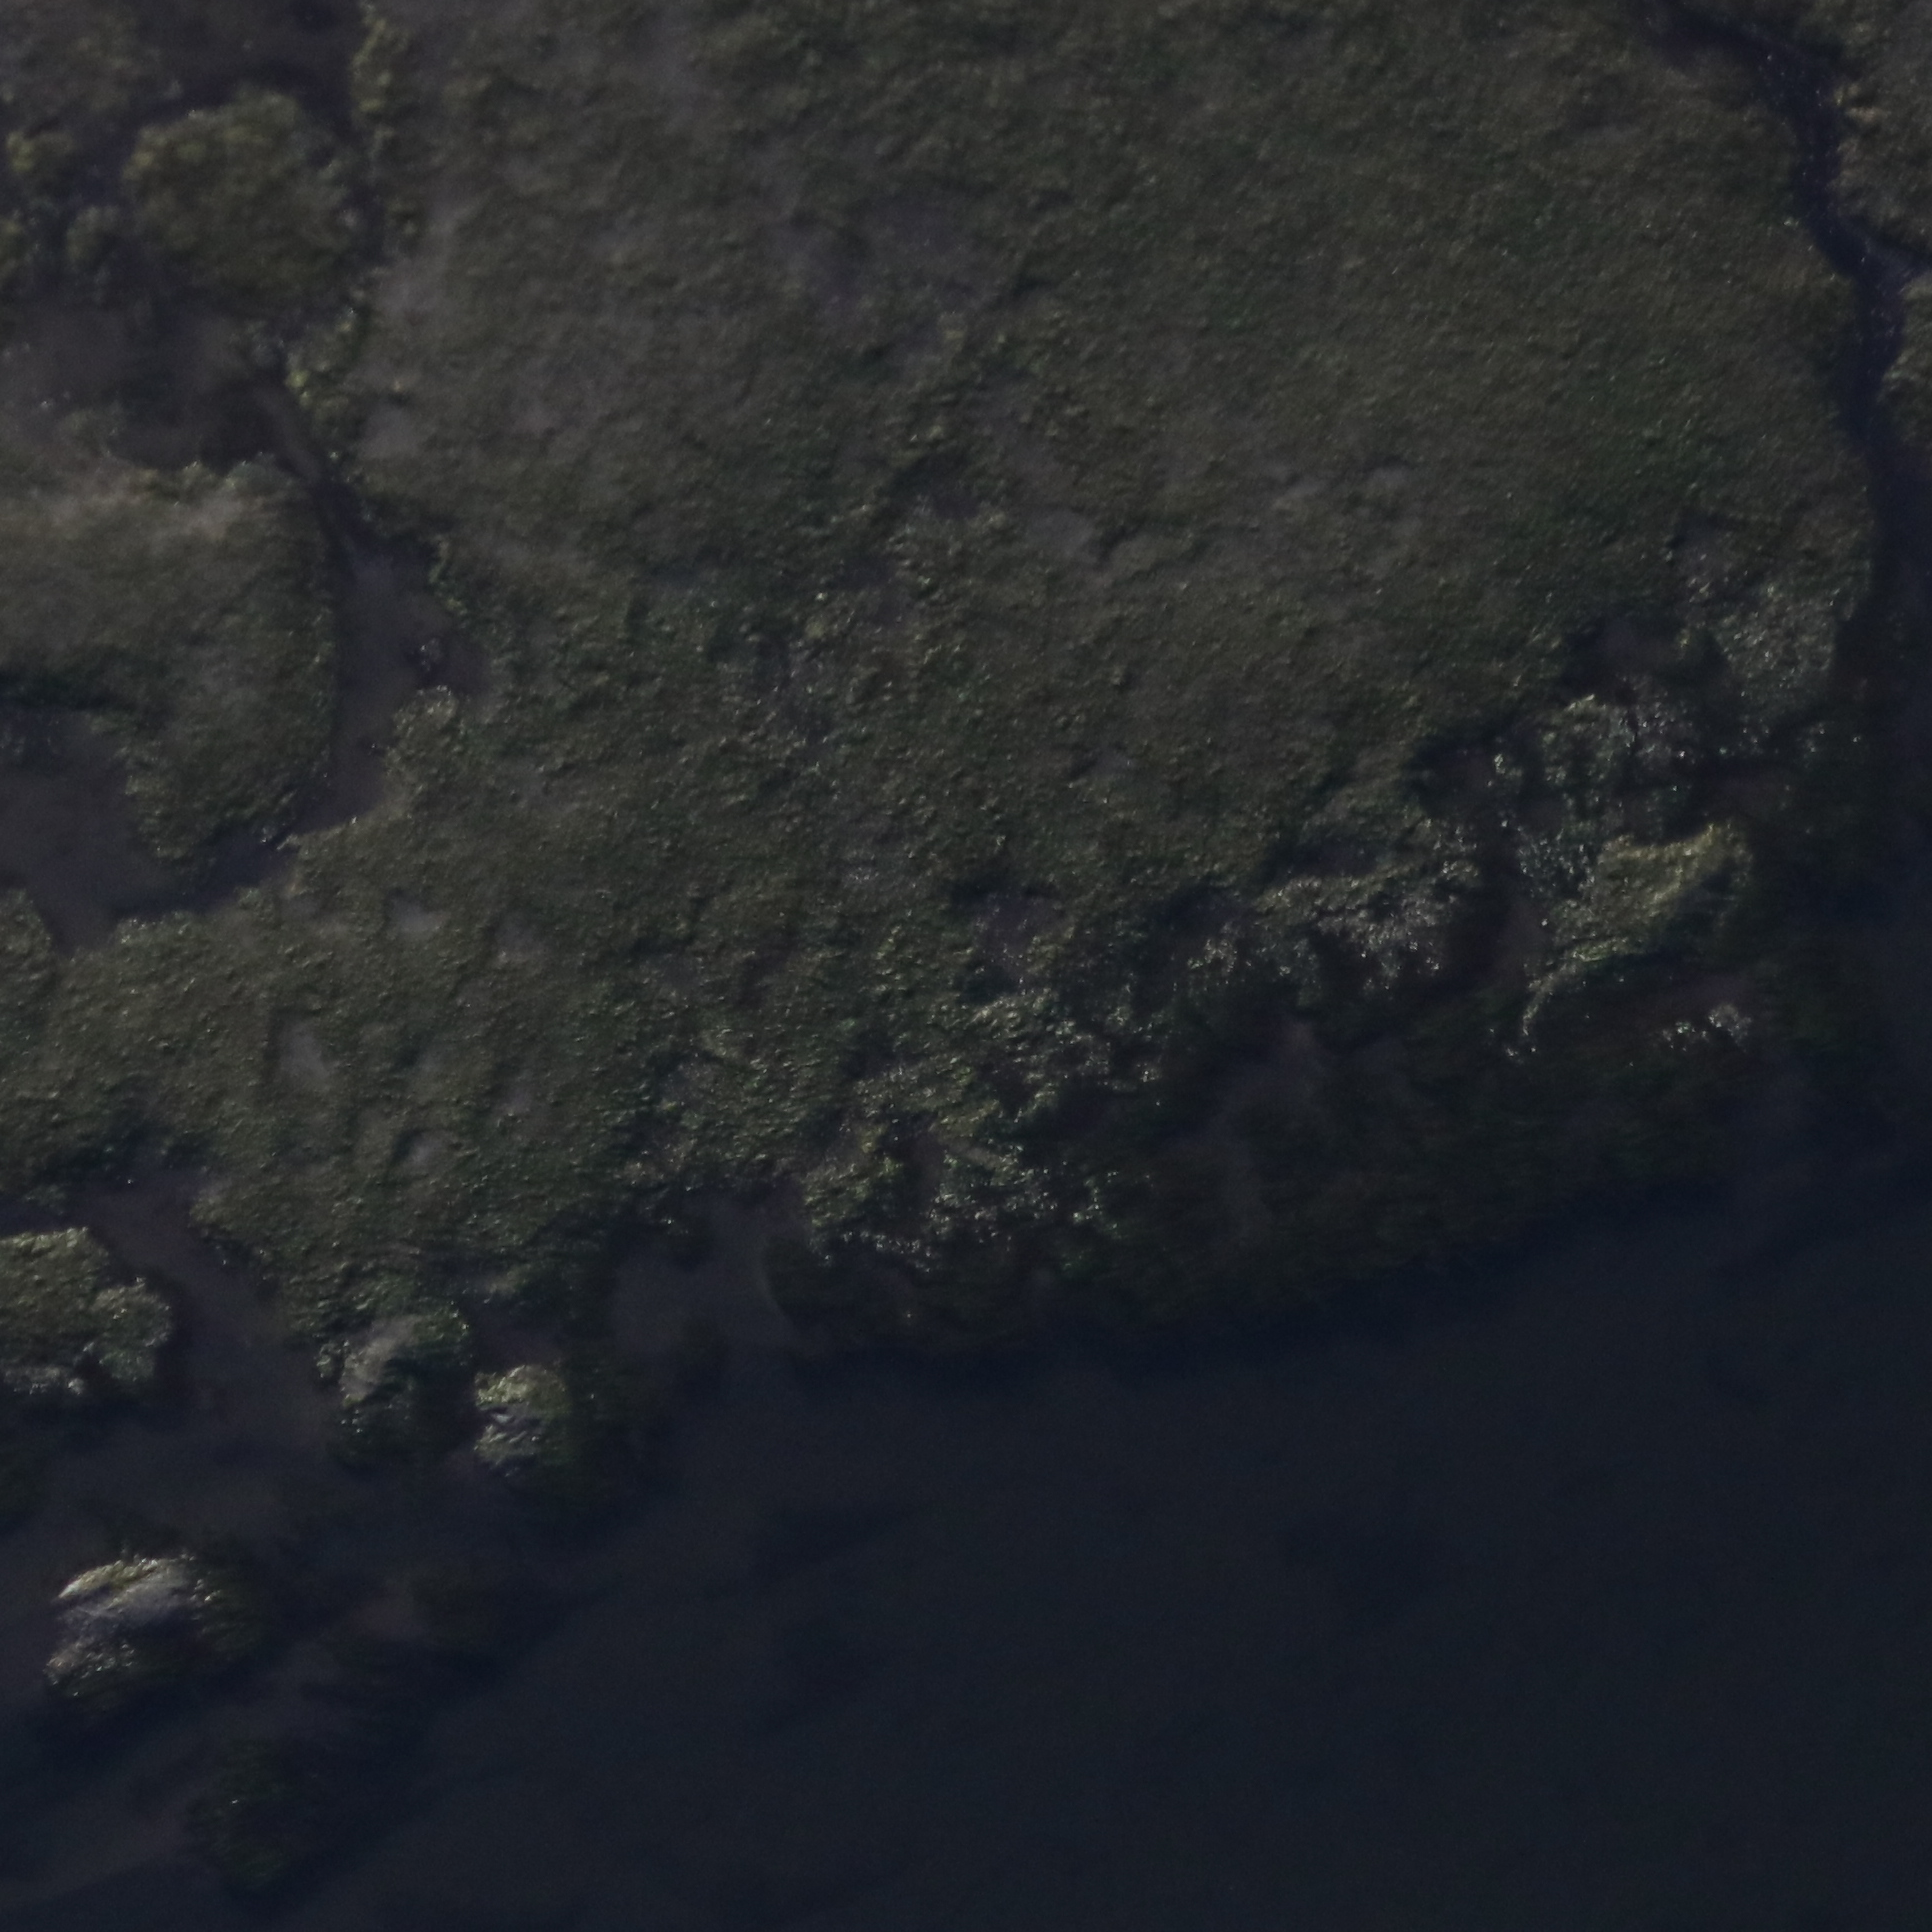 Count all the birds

0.